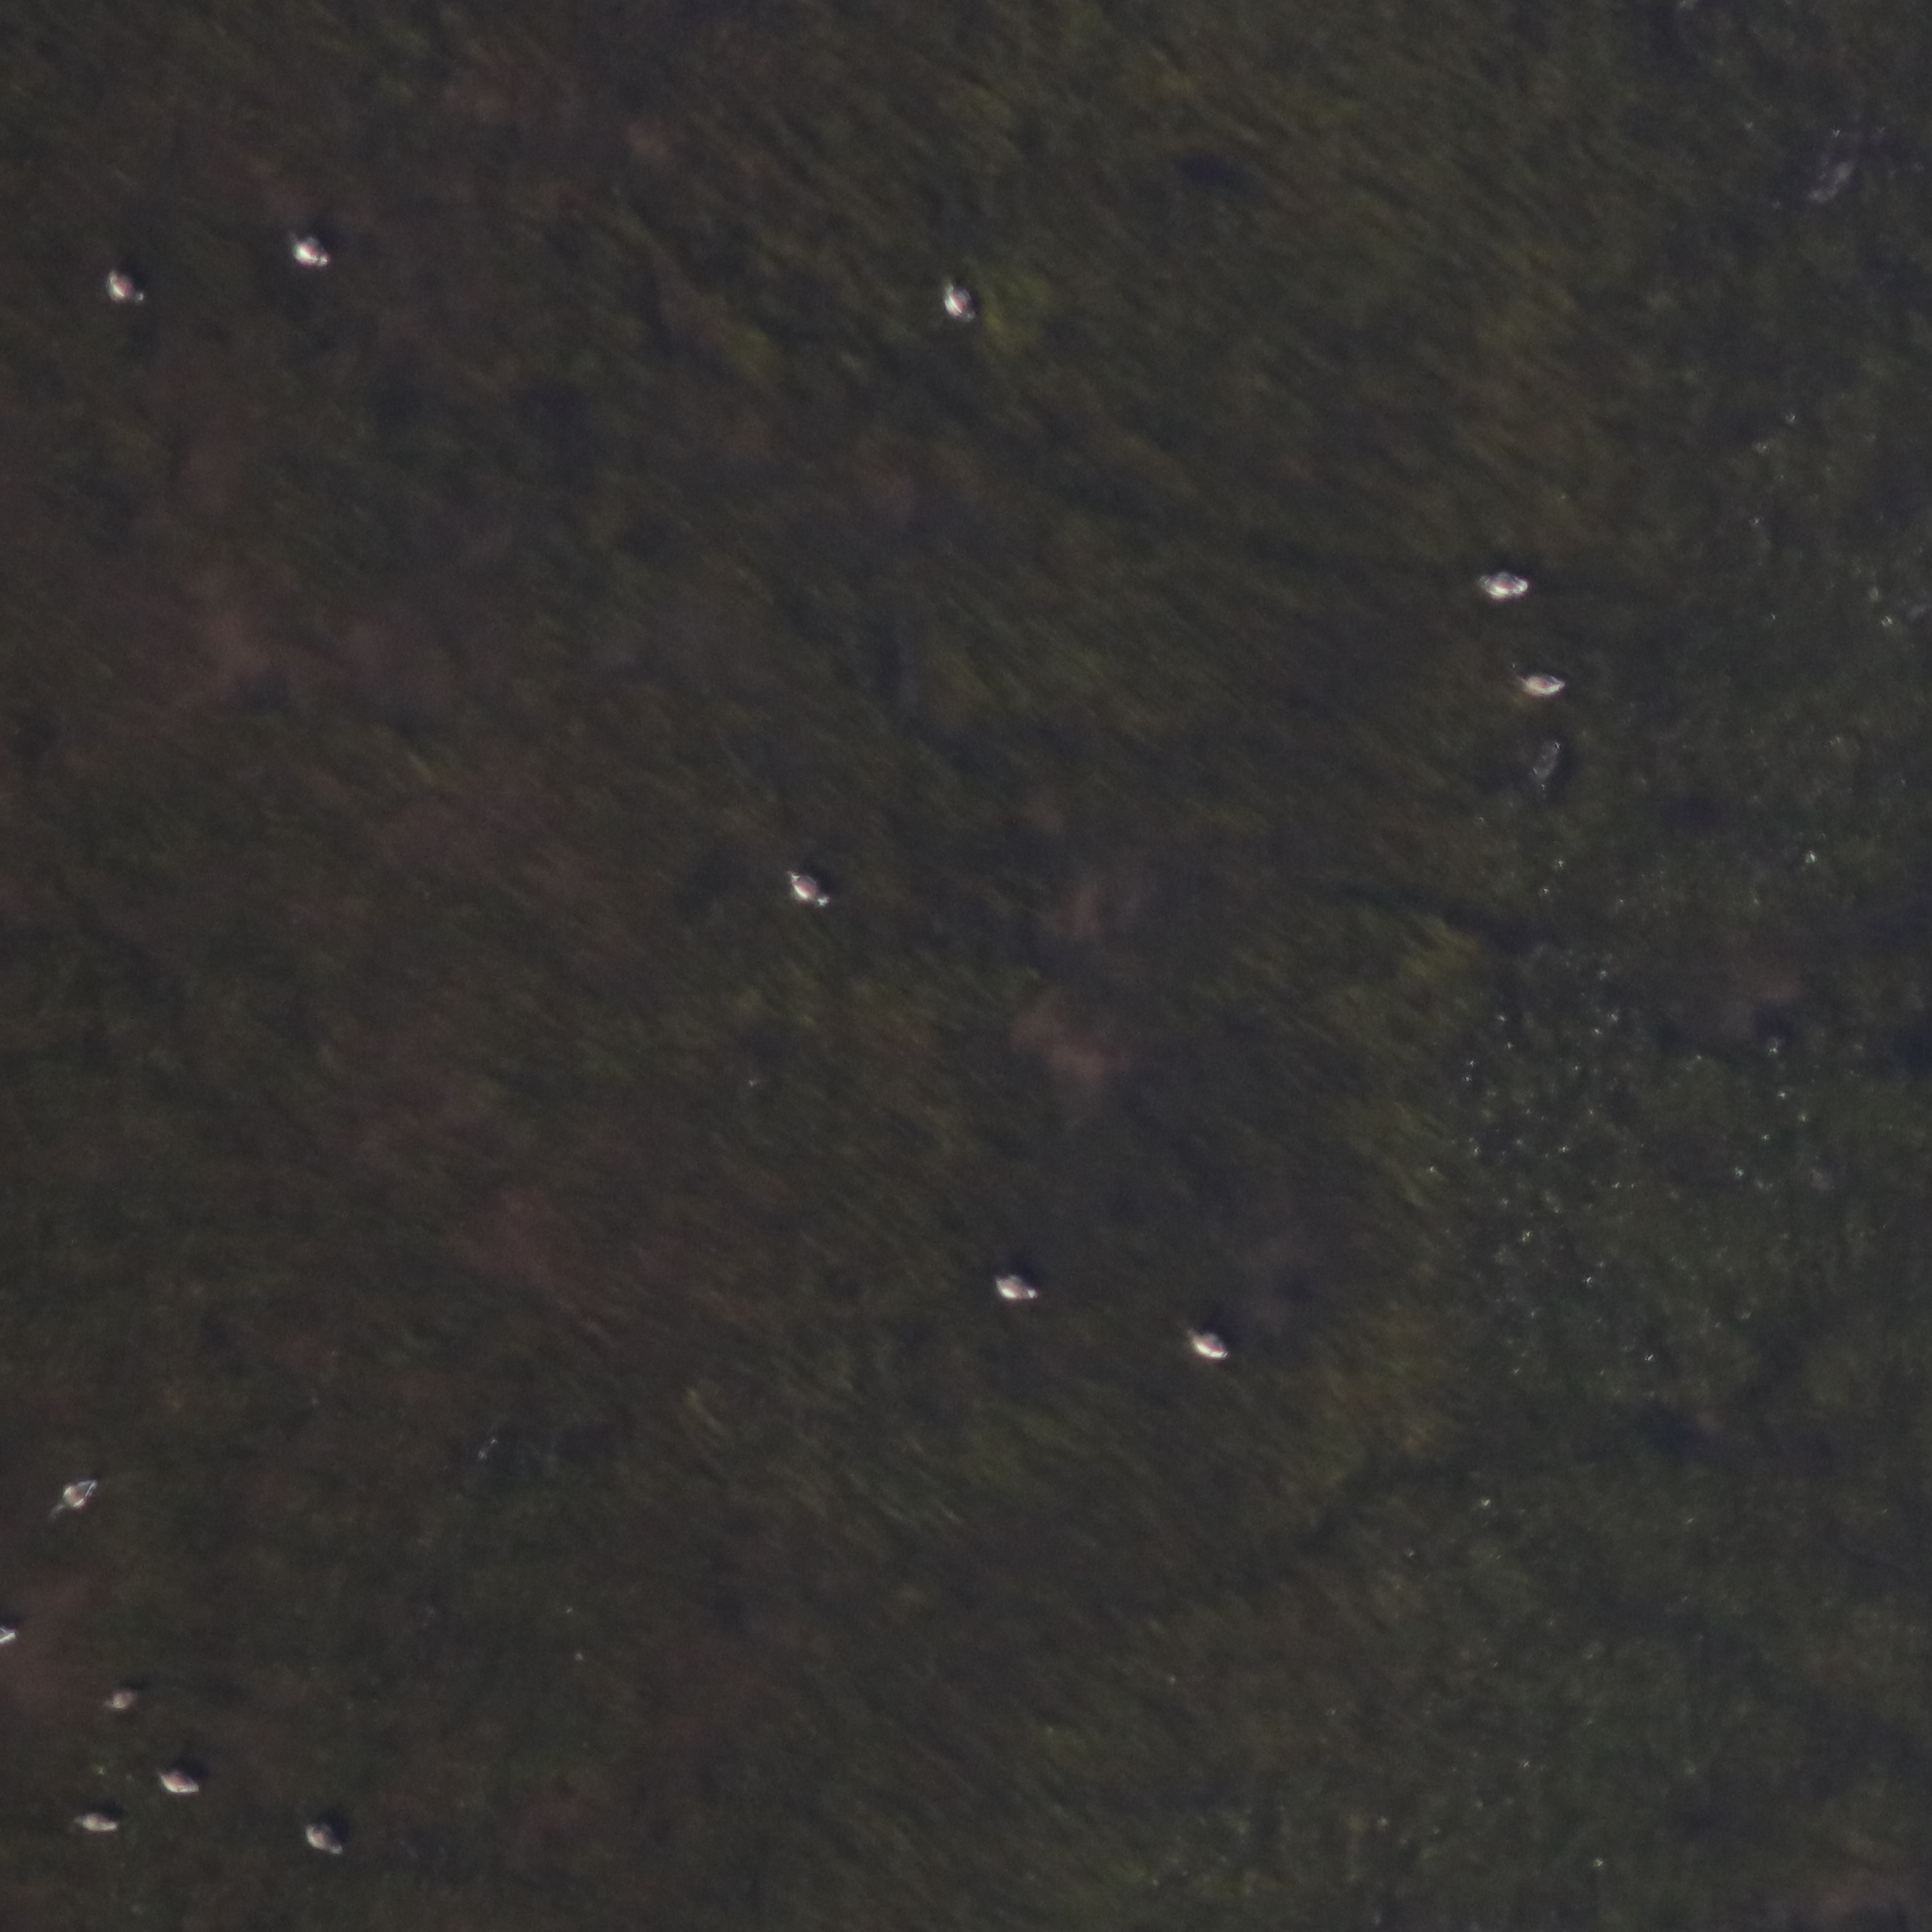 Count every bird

13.